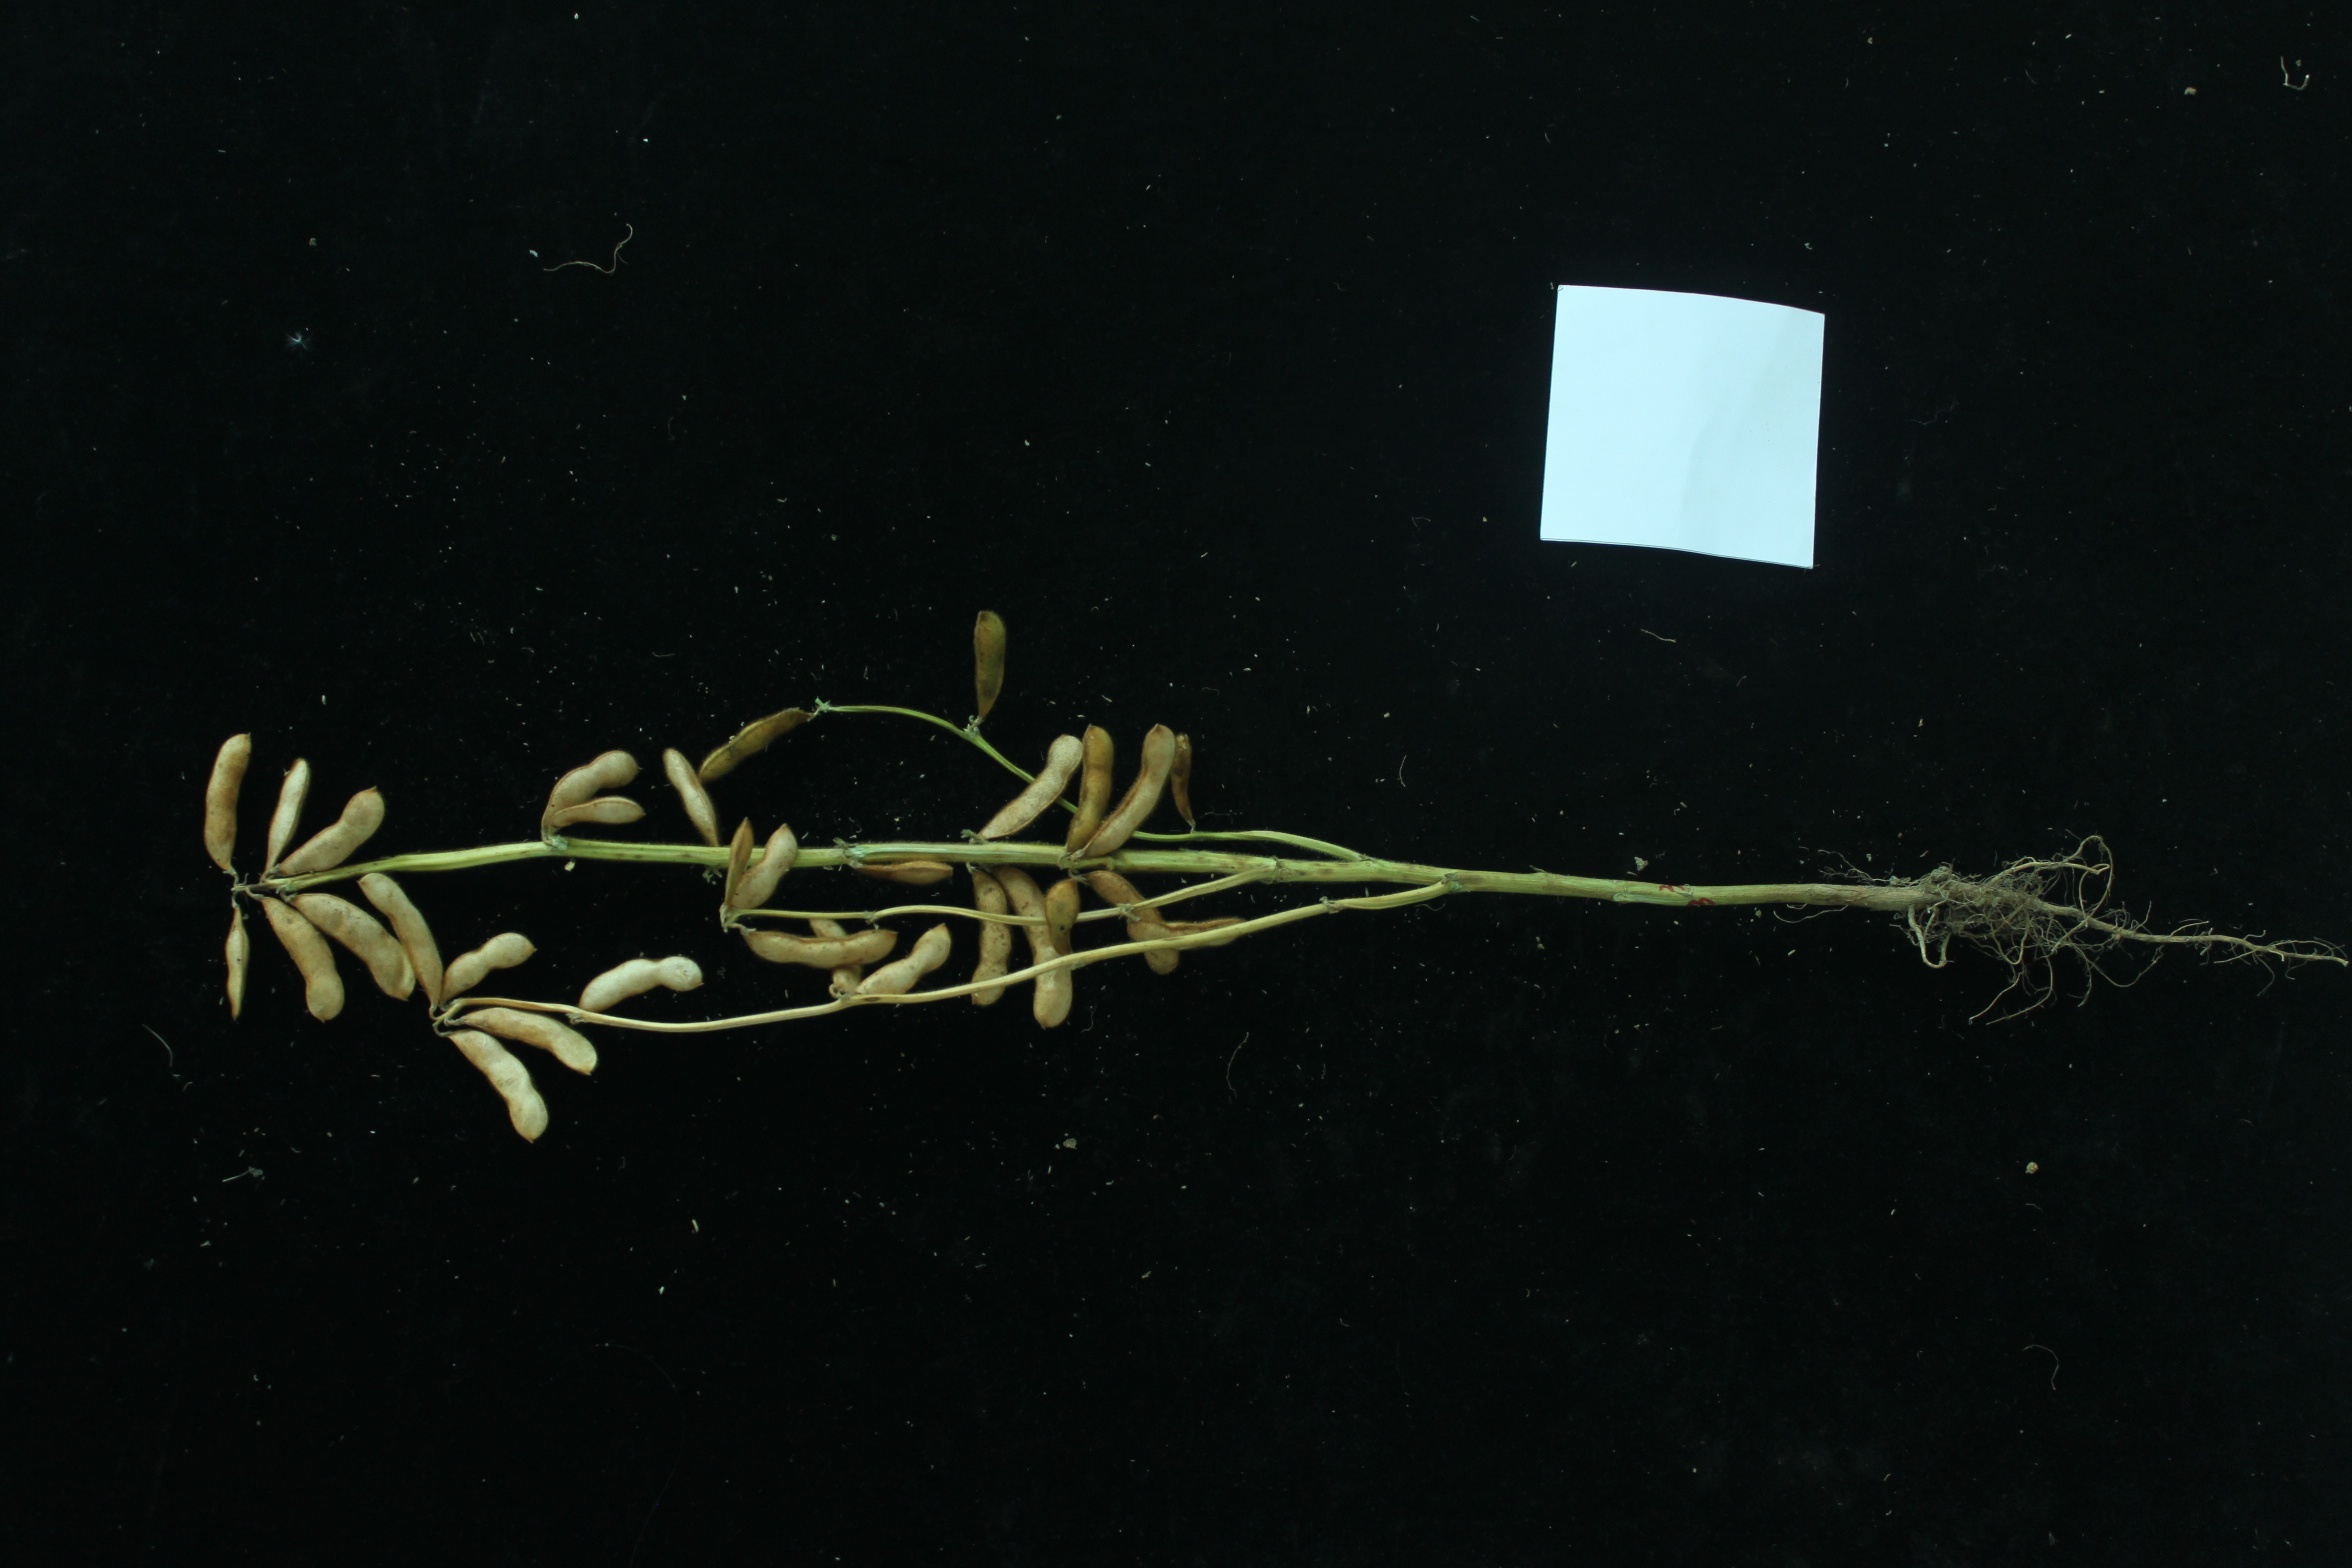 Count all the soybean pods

31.